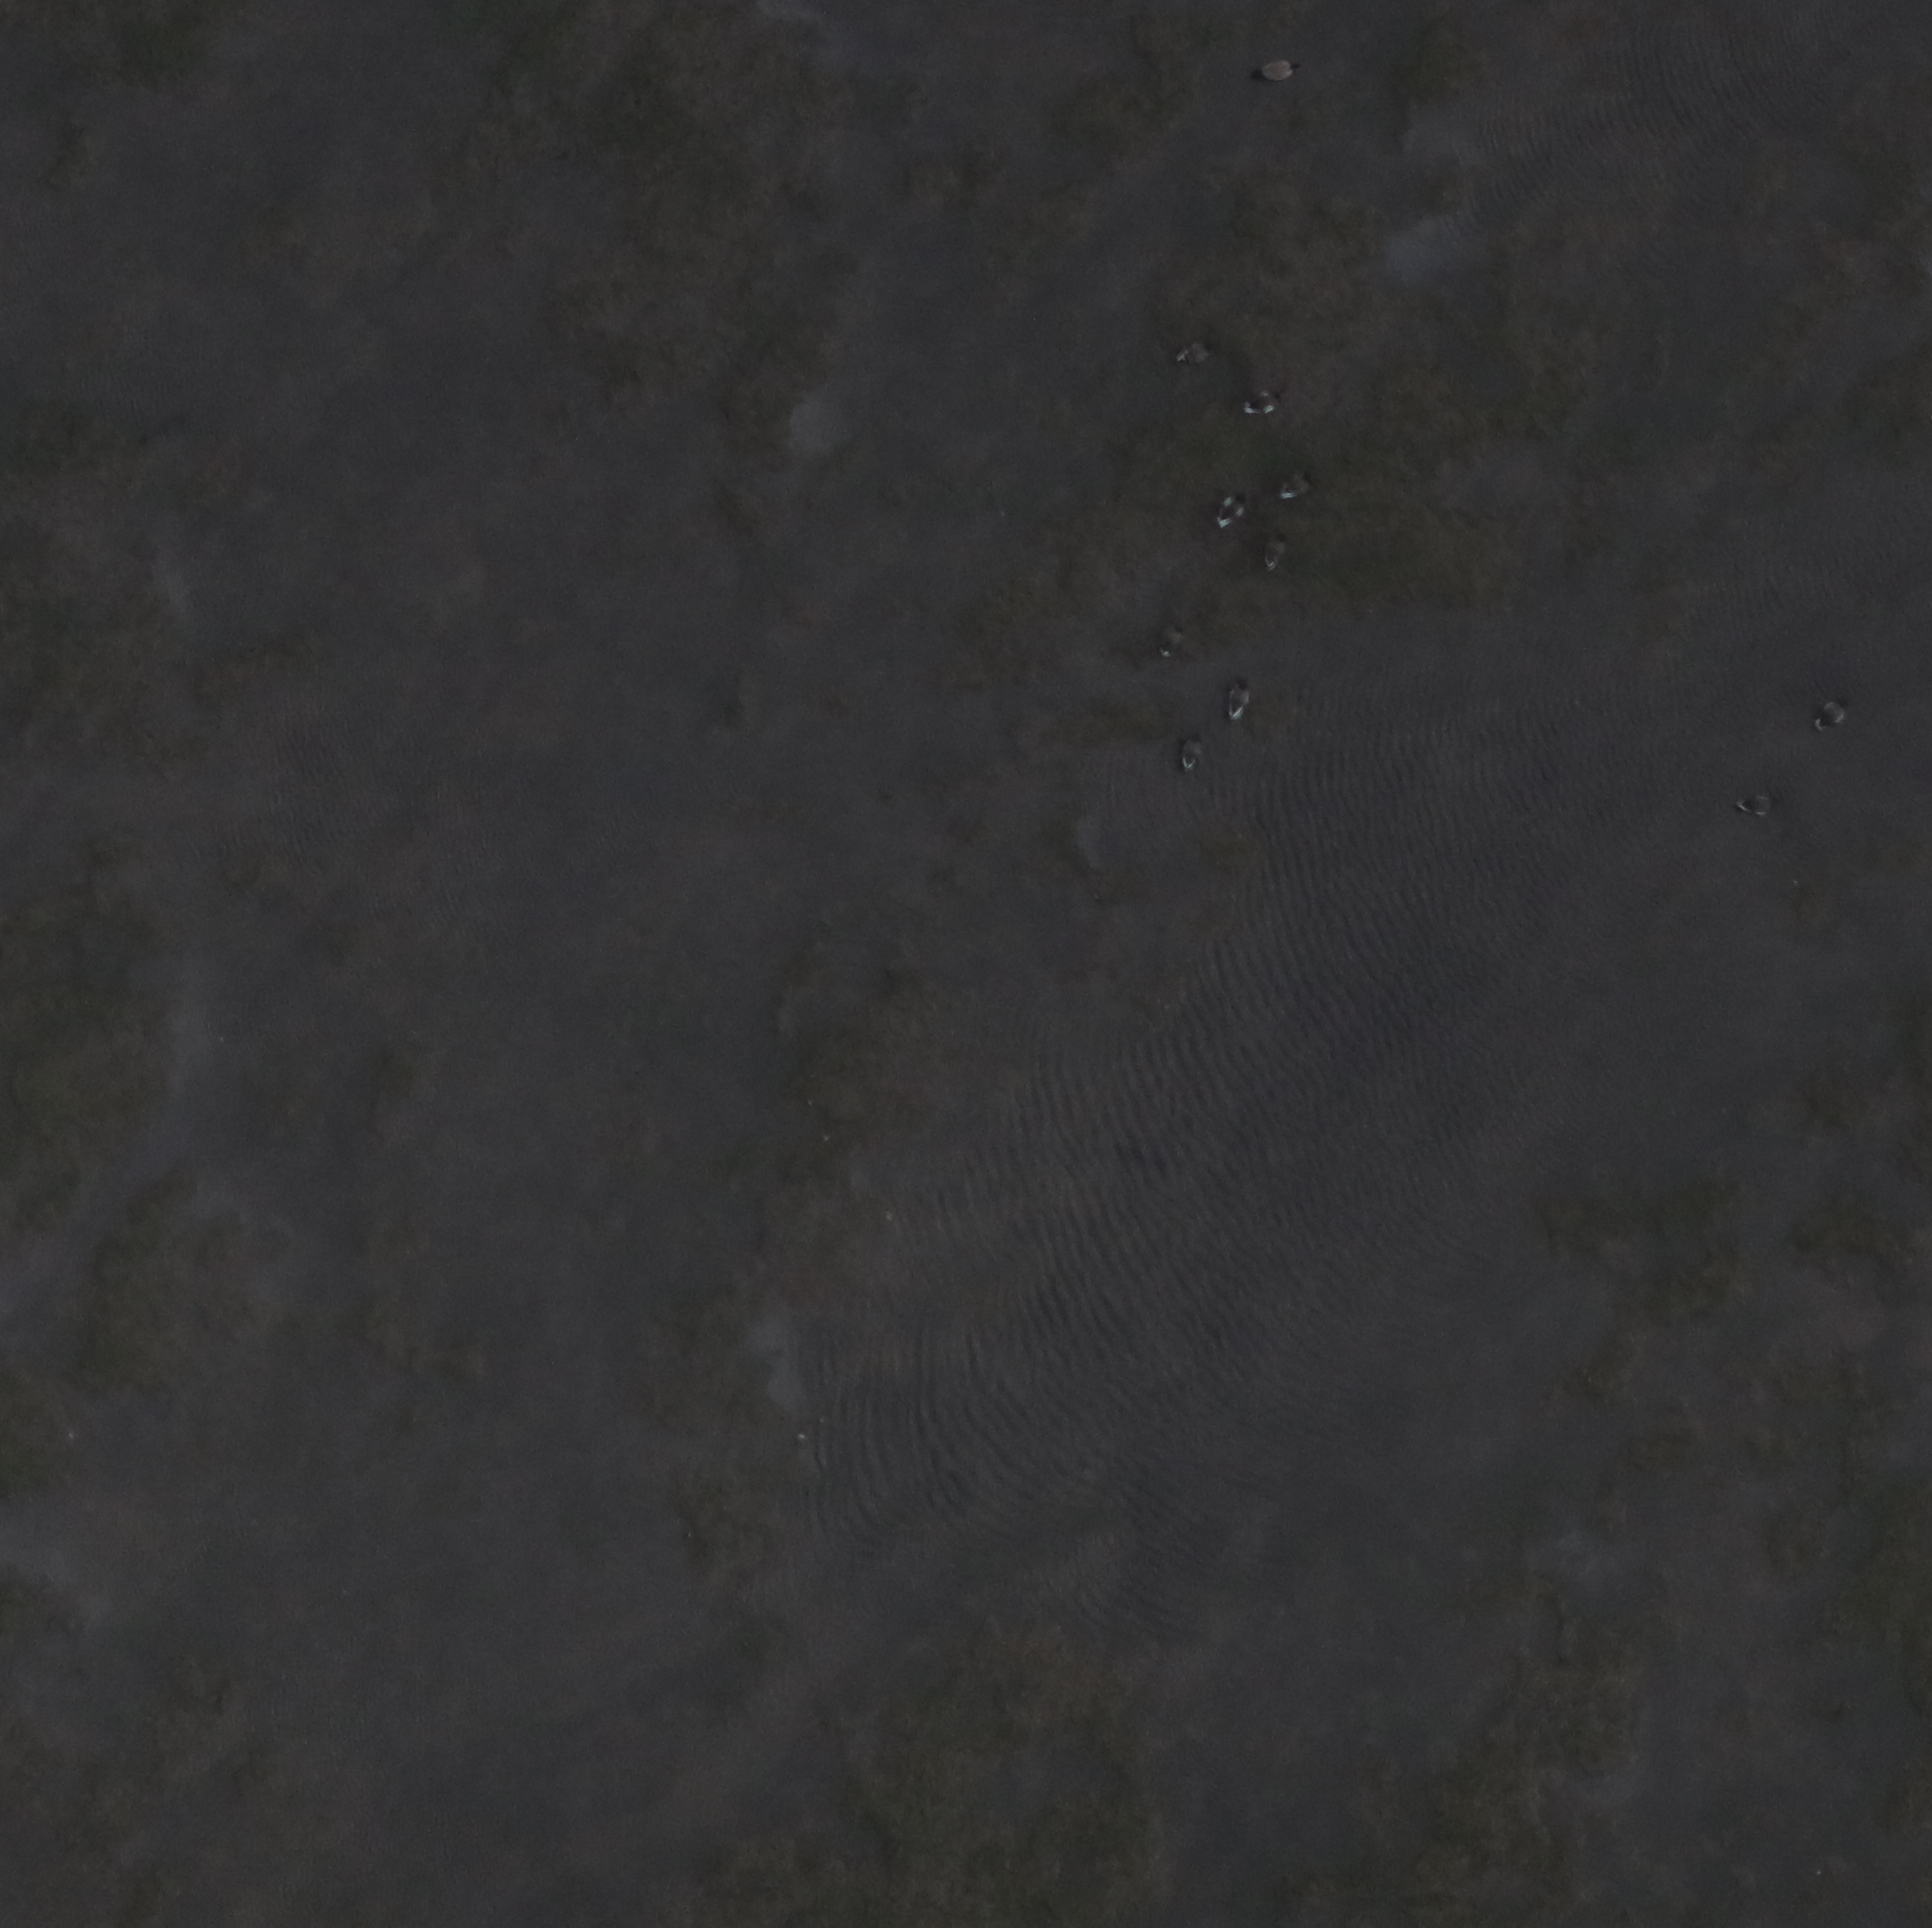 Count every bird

11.